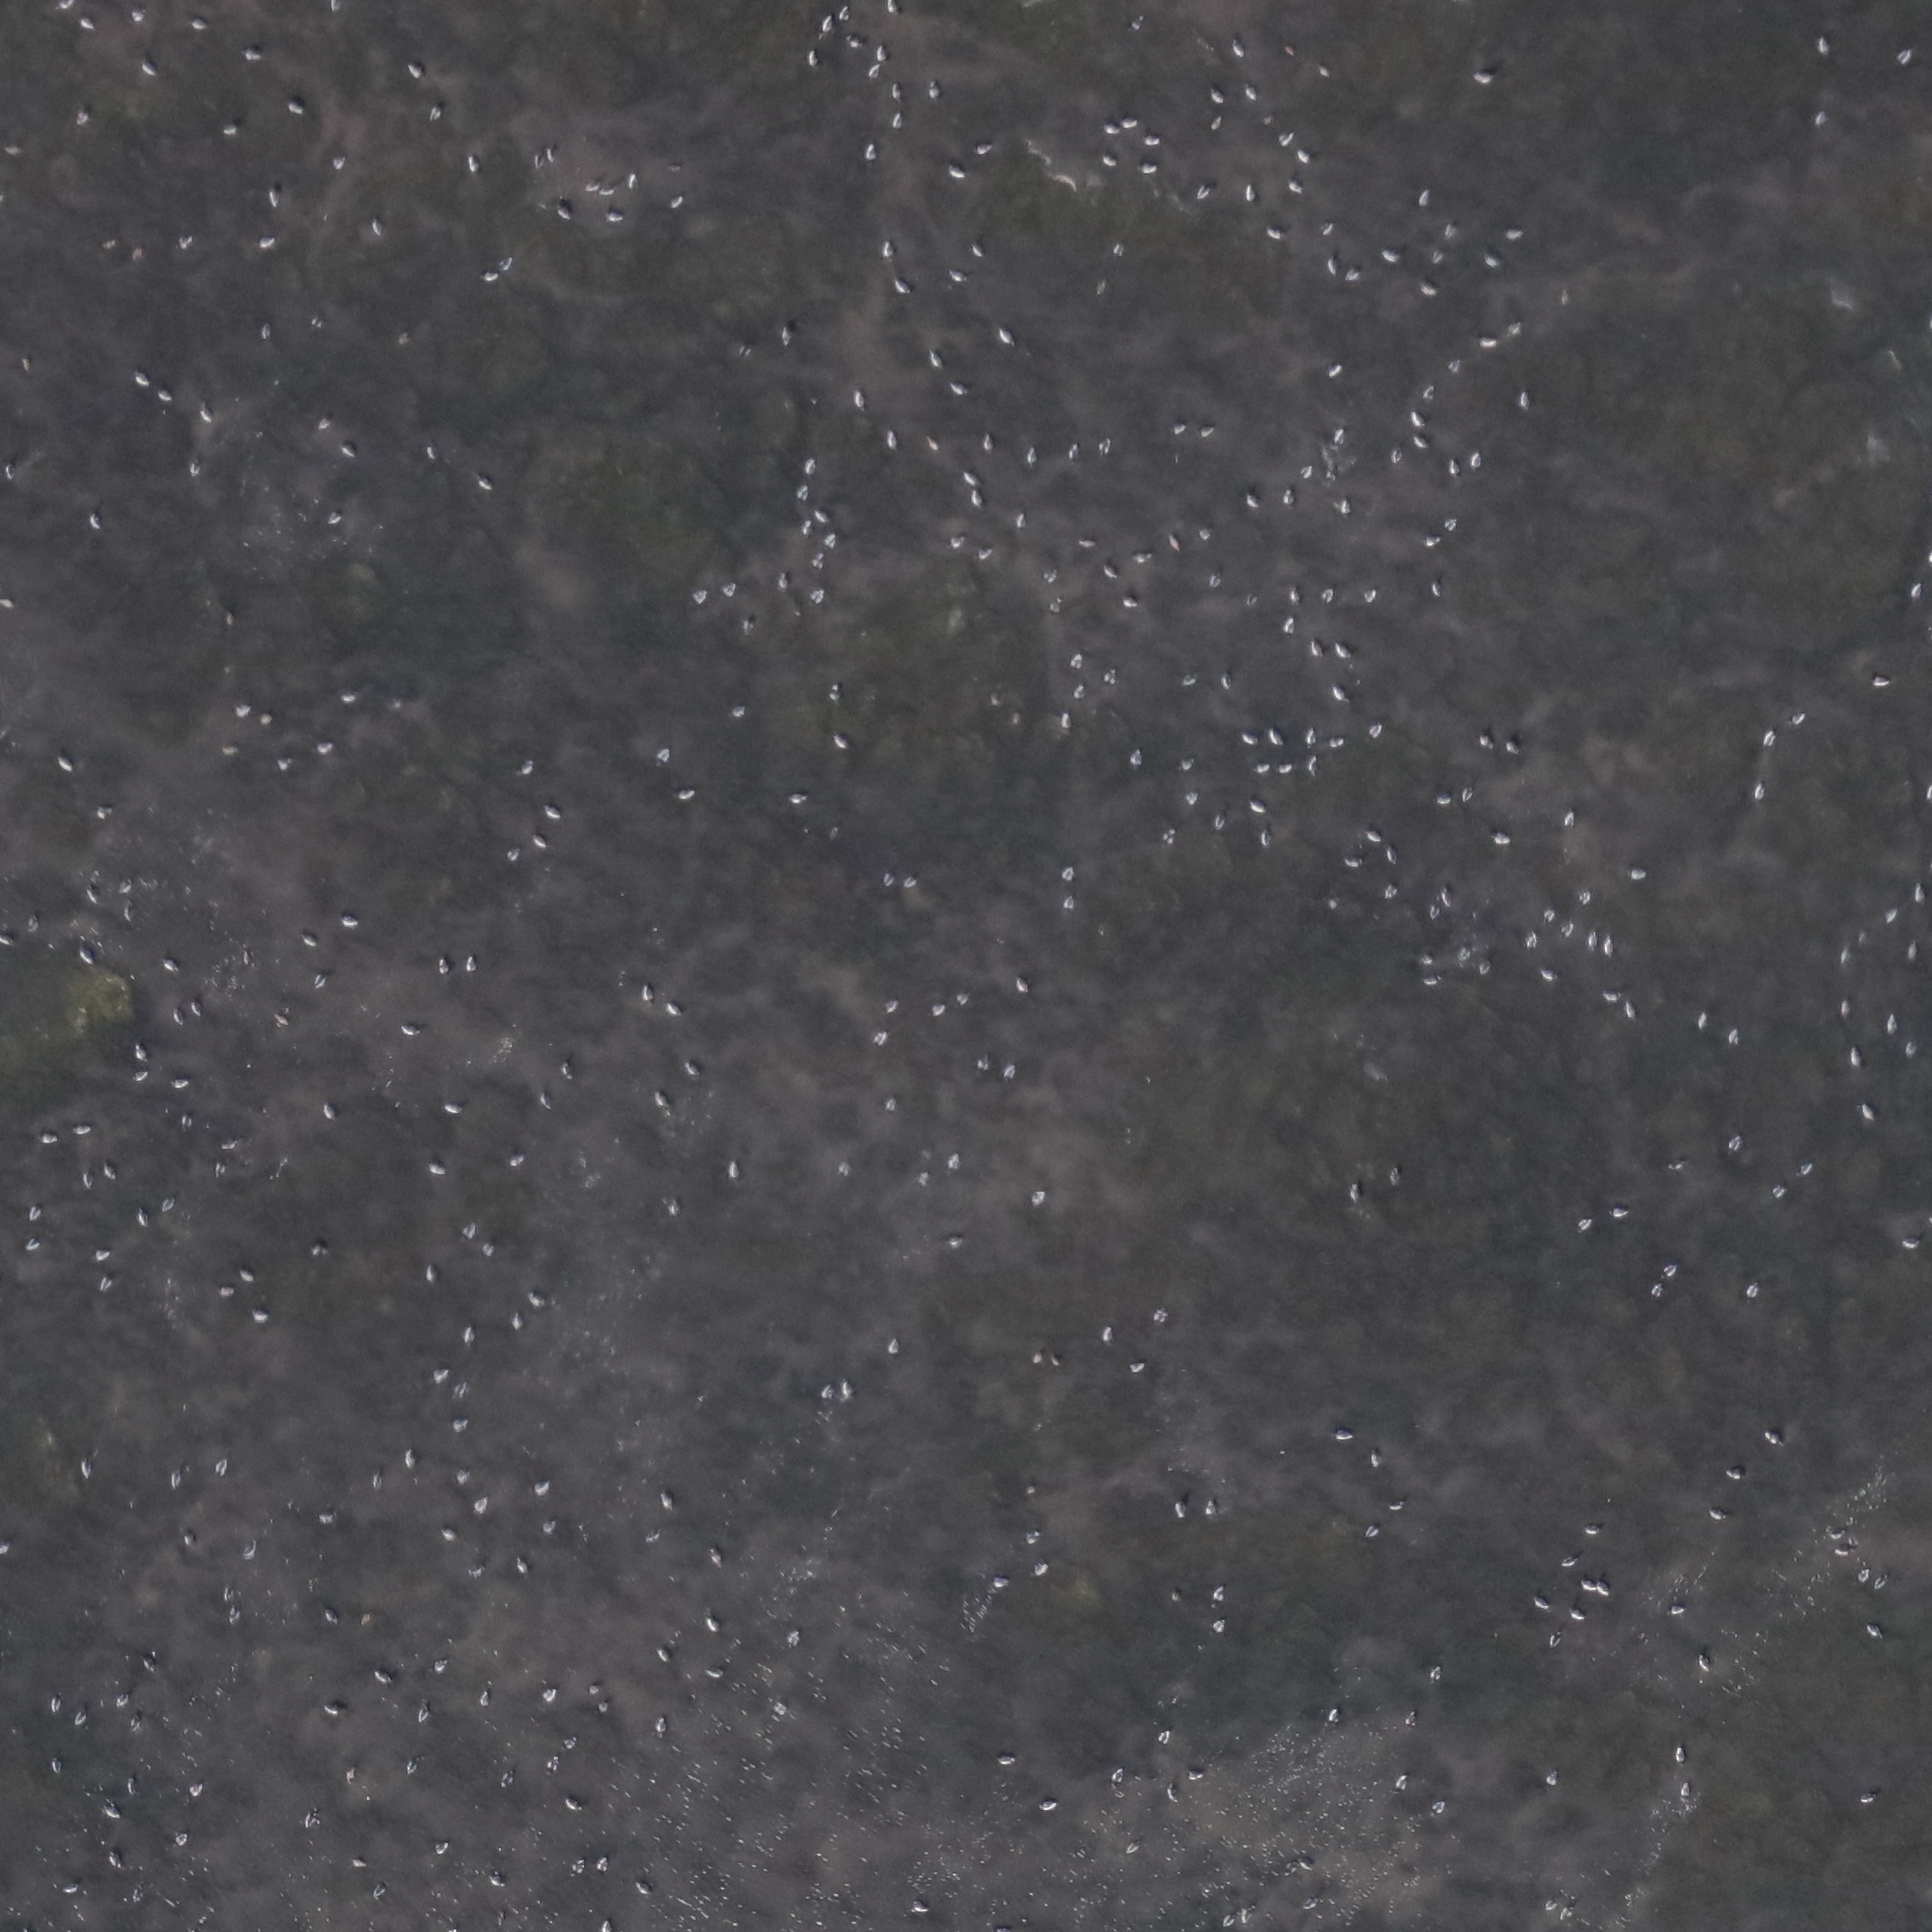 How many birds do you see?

470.